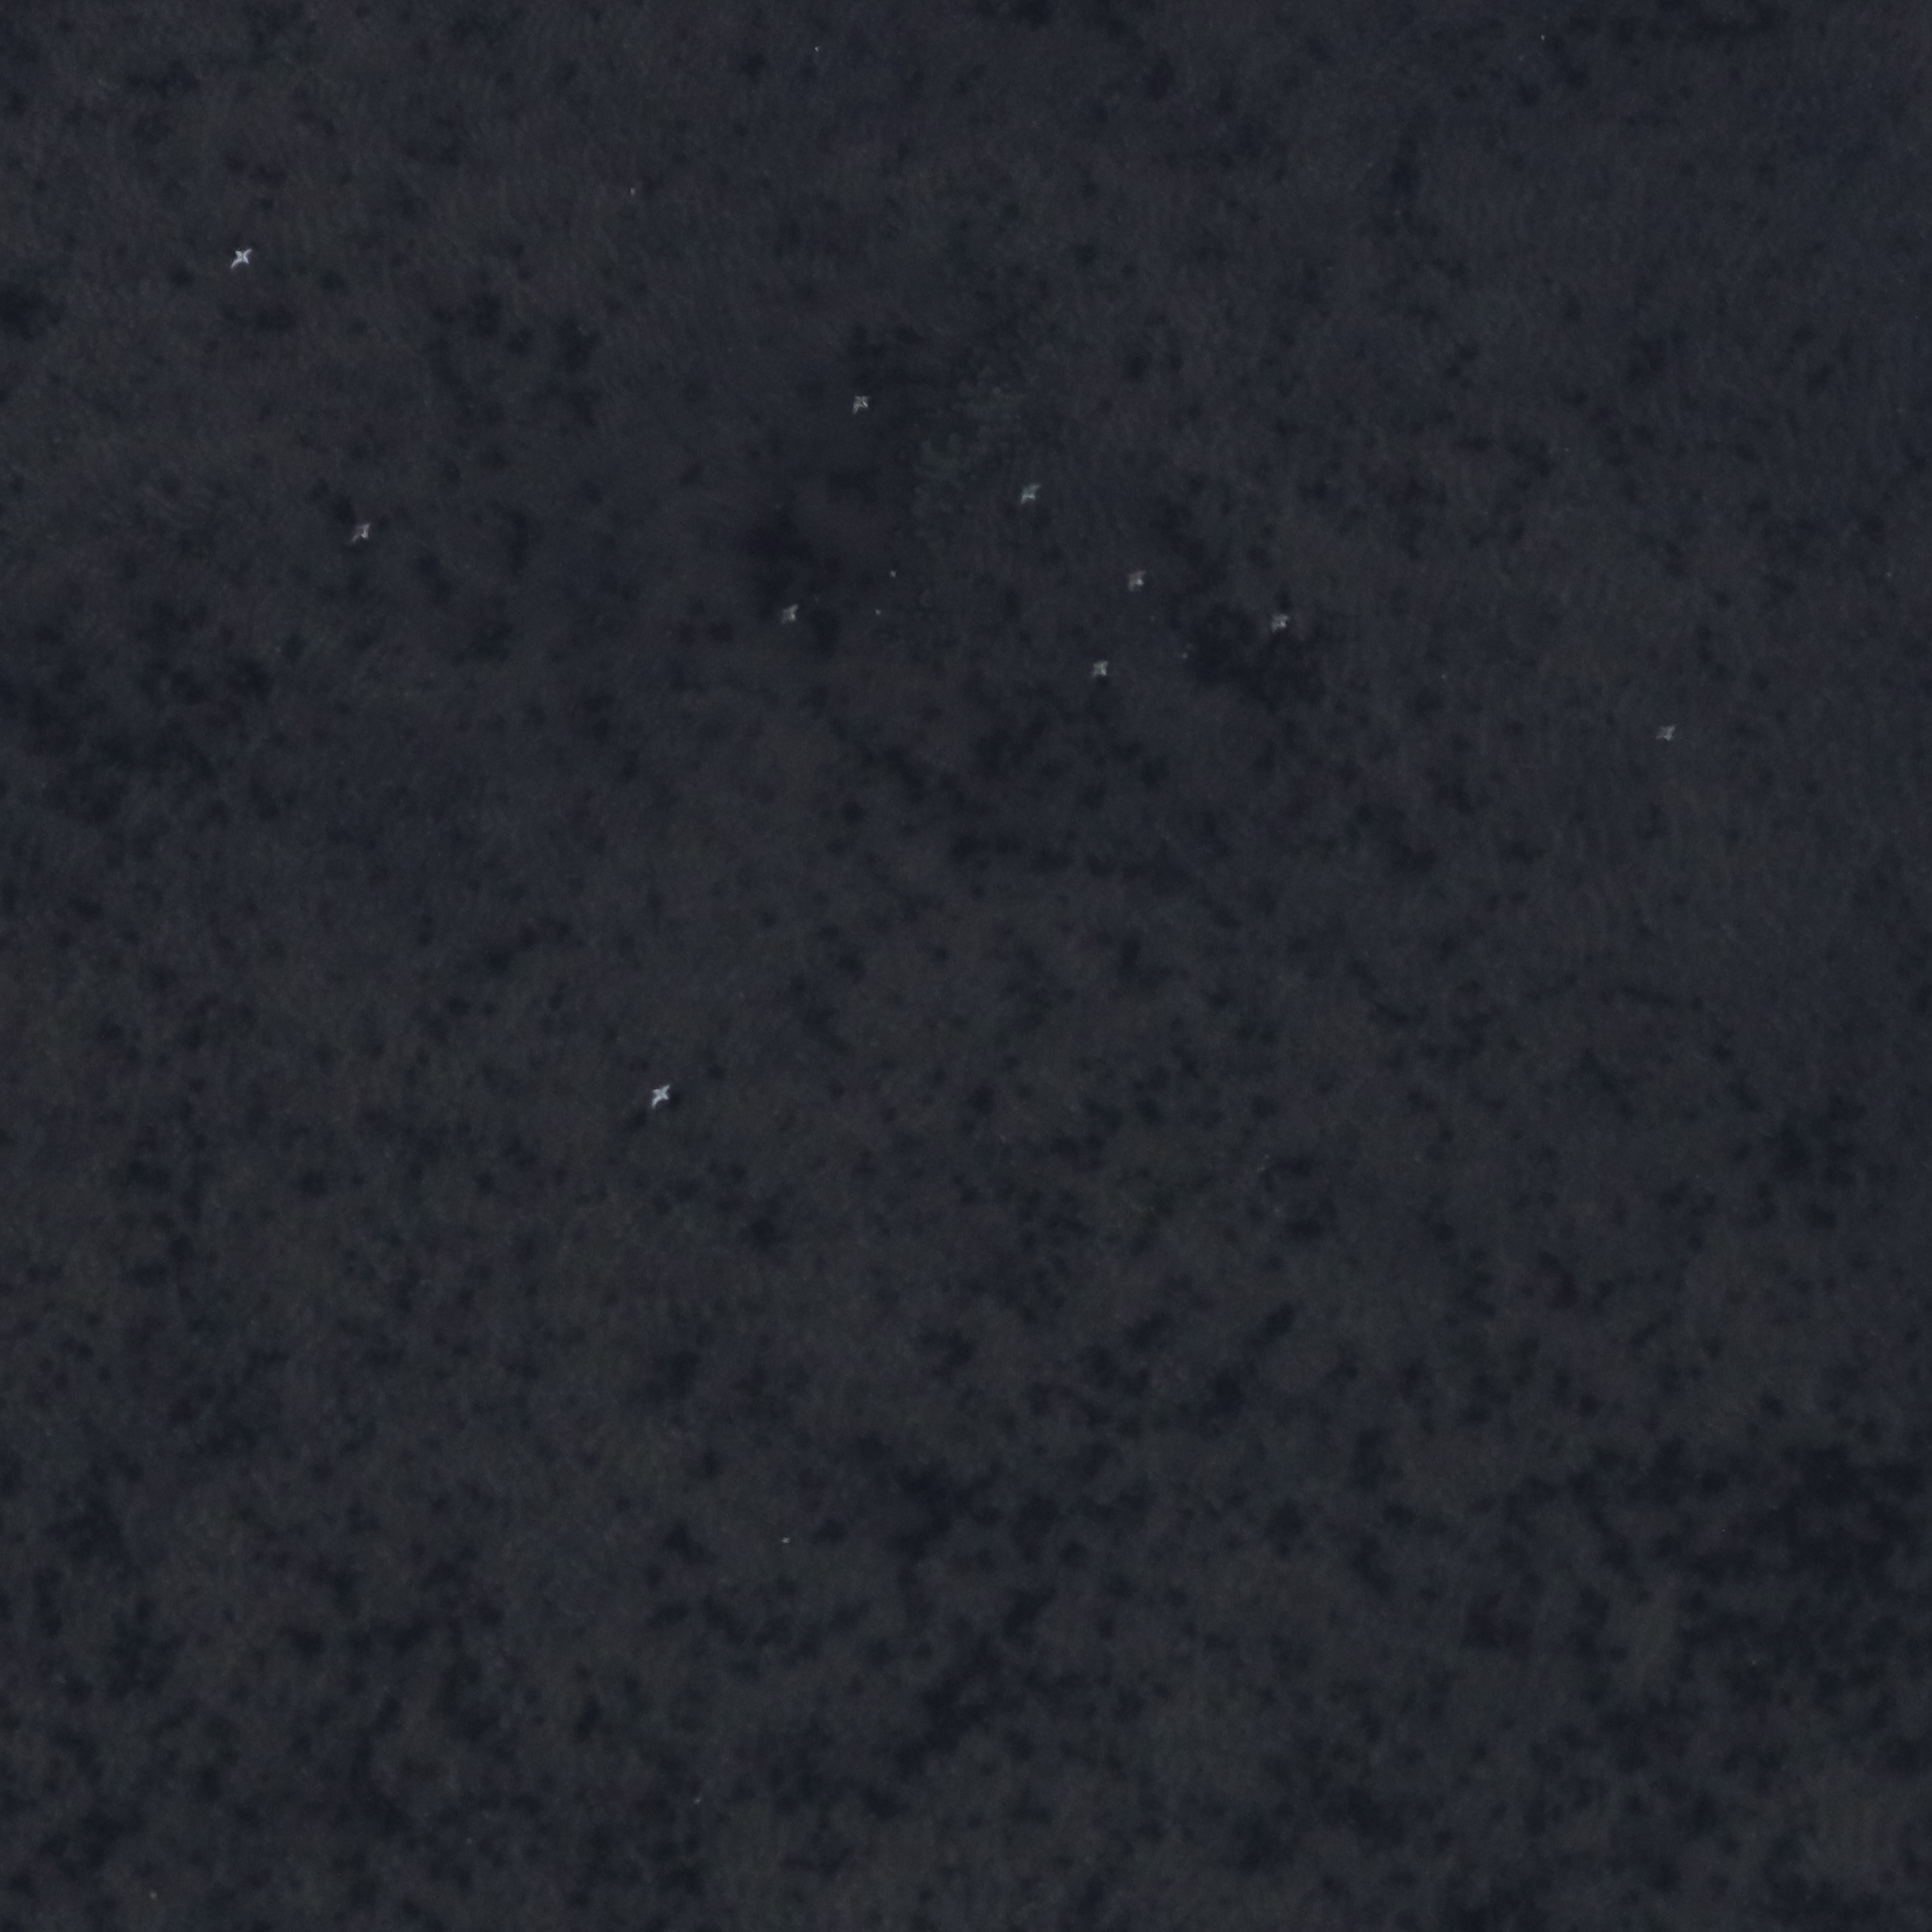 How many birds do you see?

10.